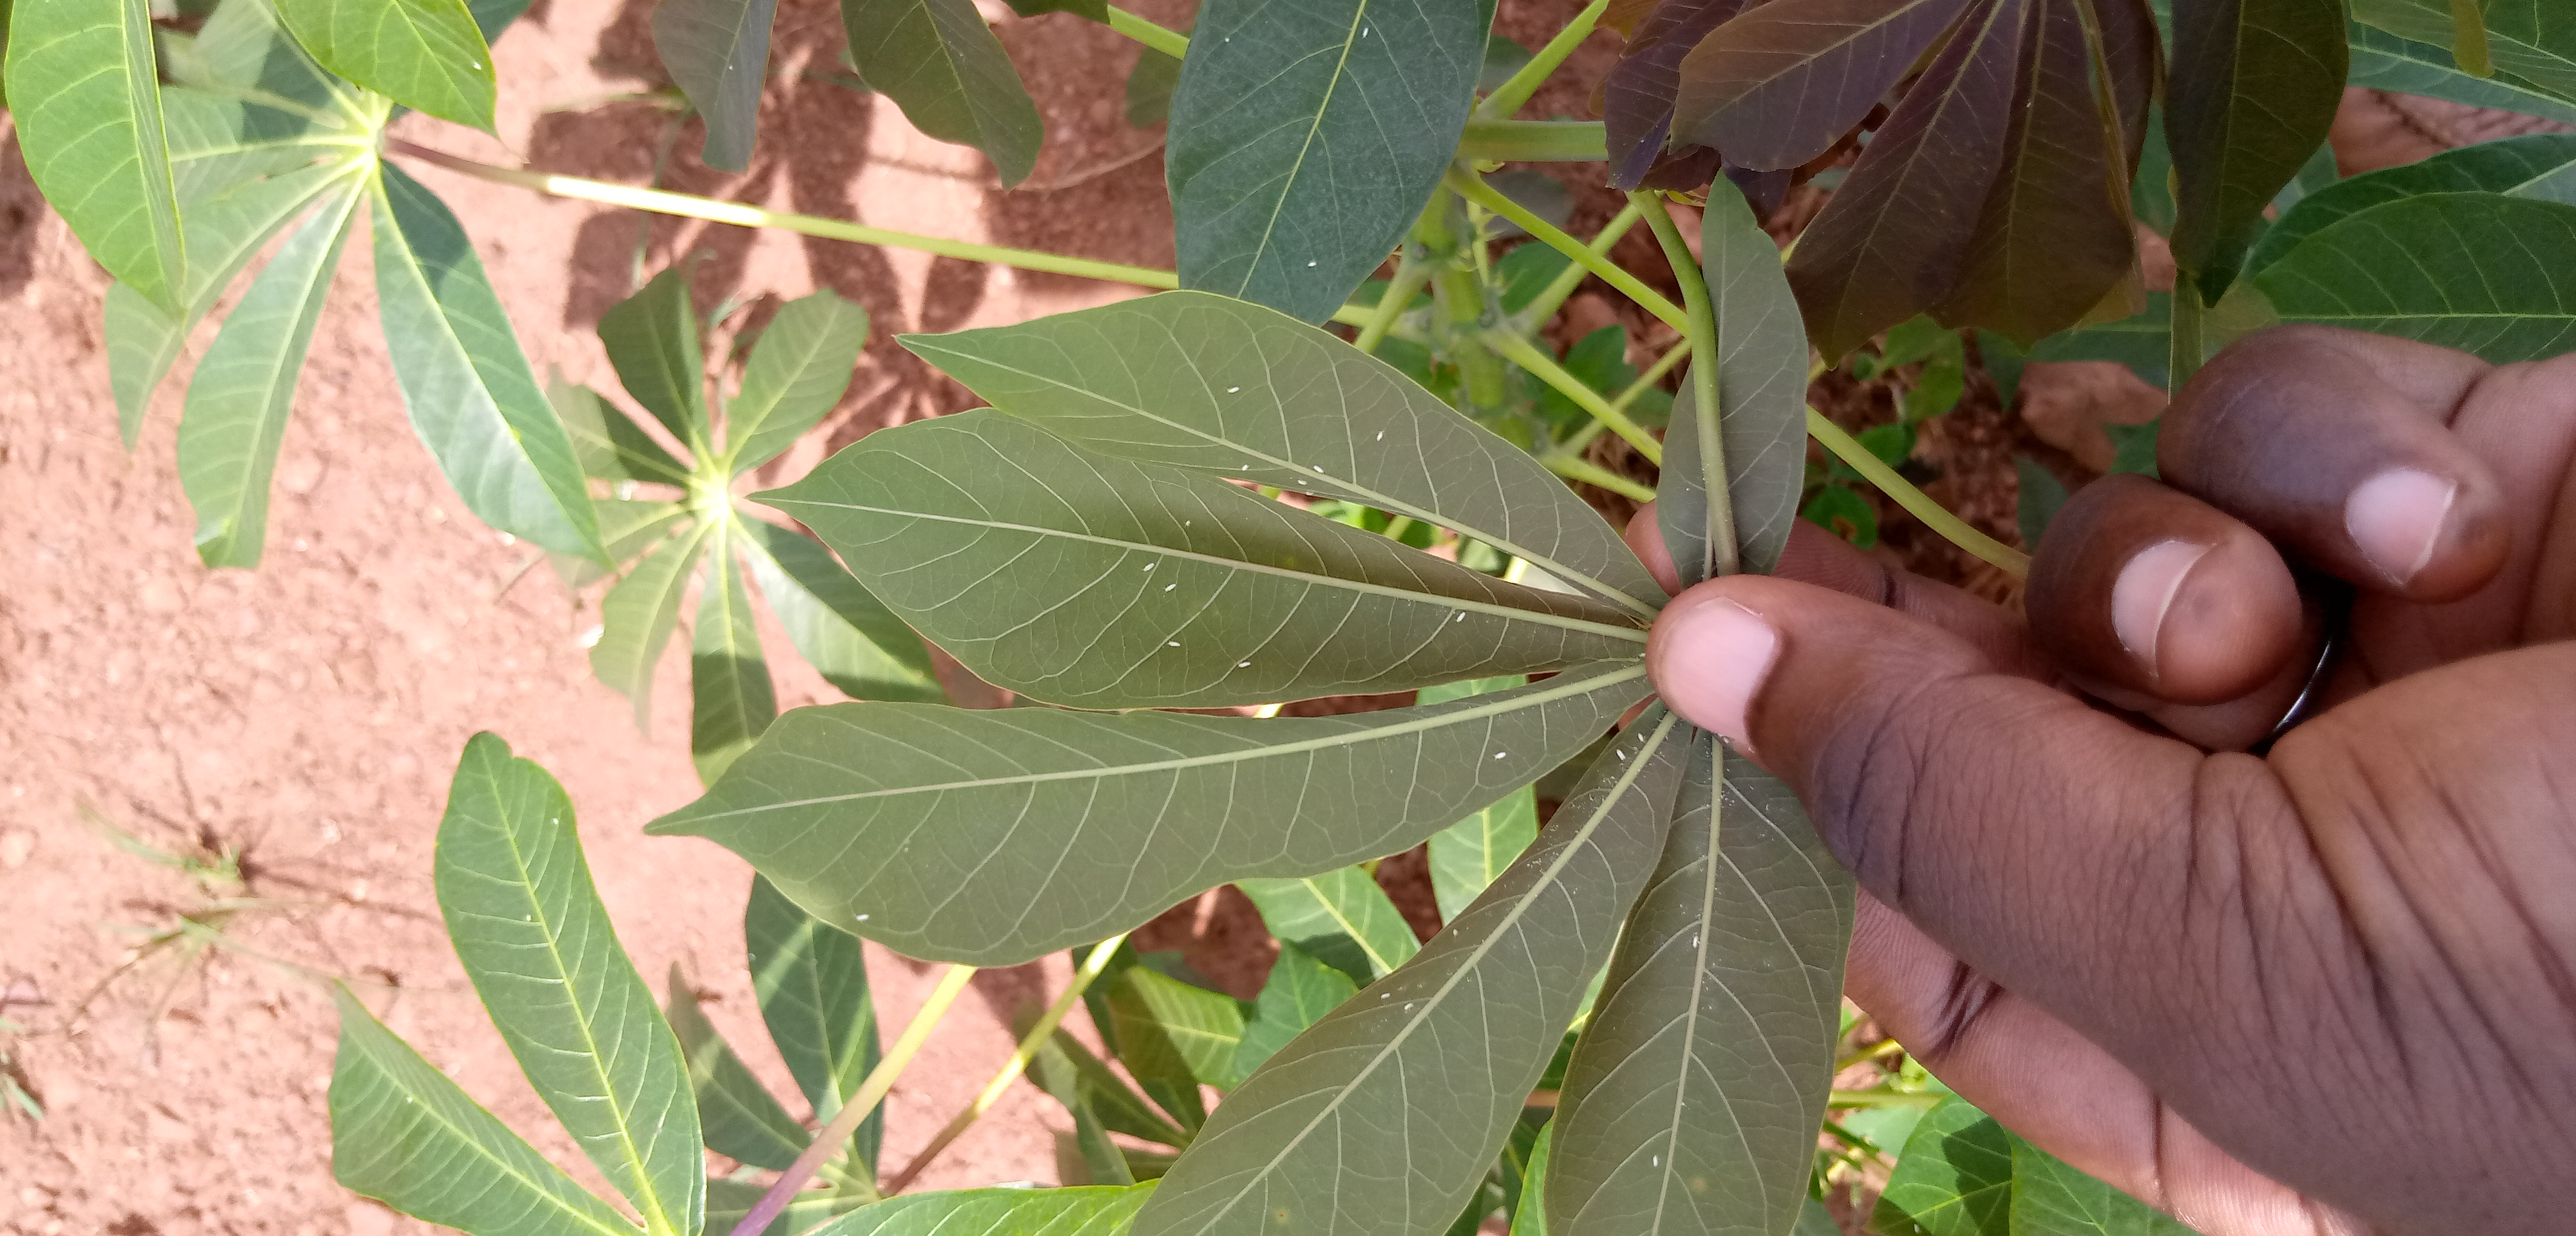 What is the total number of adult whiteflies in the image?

22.